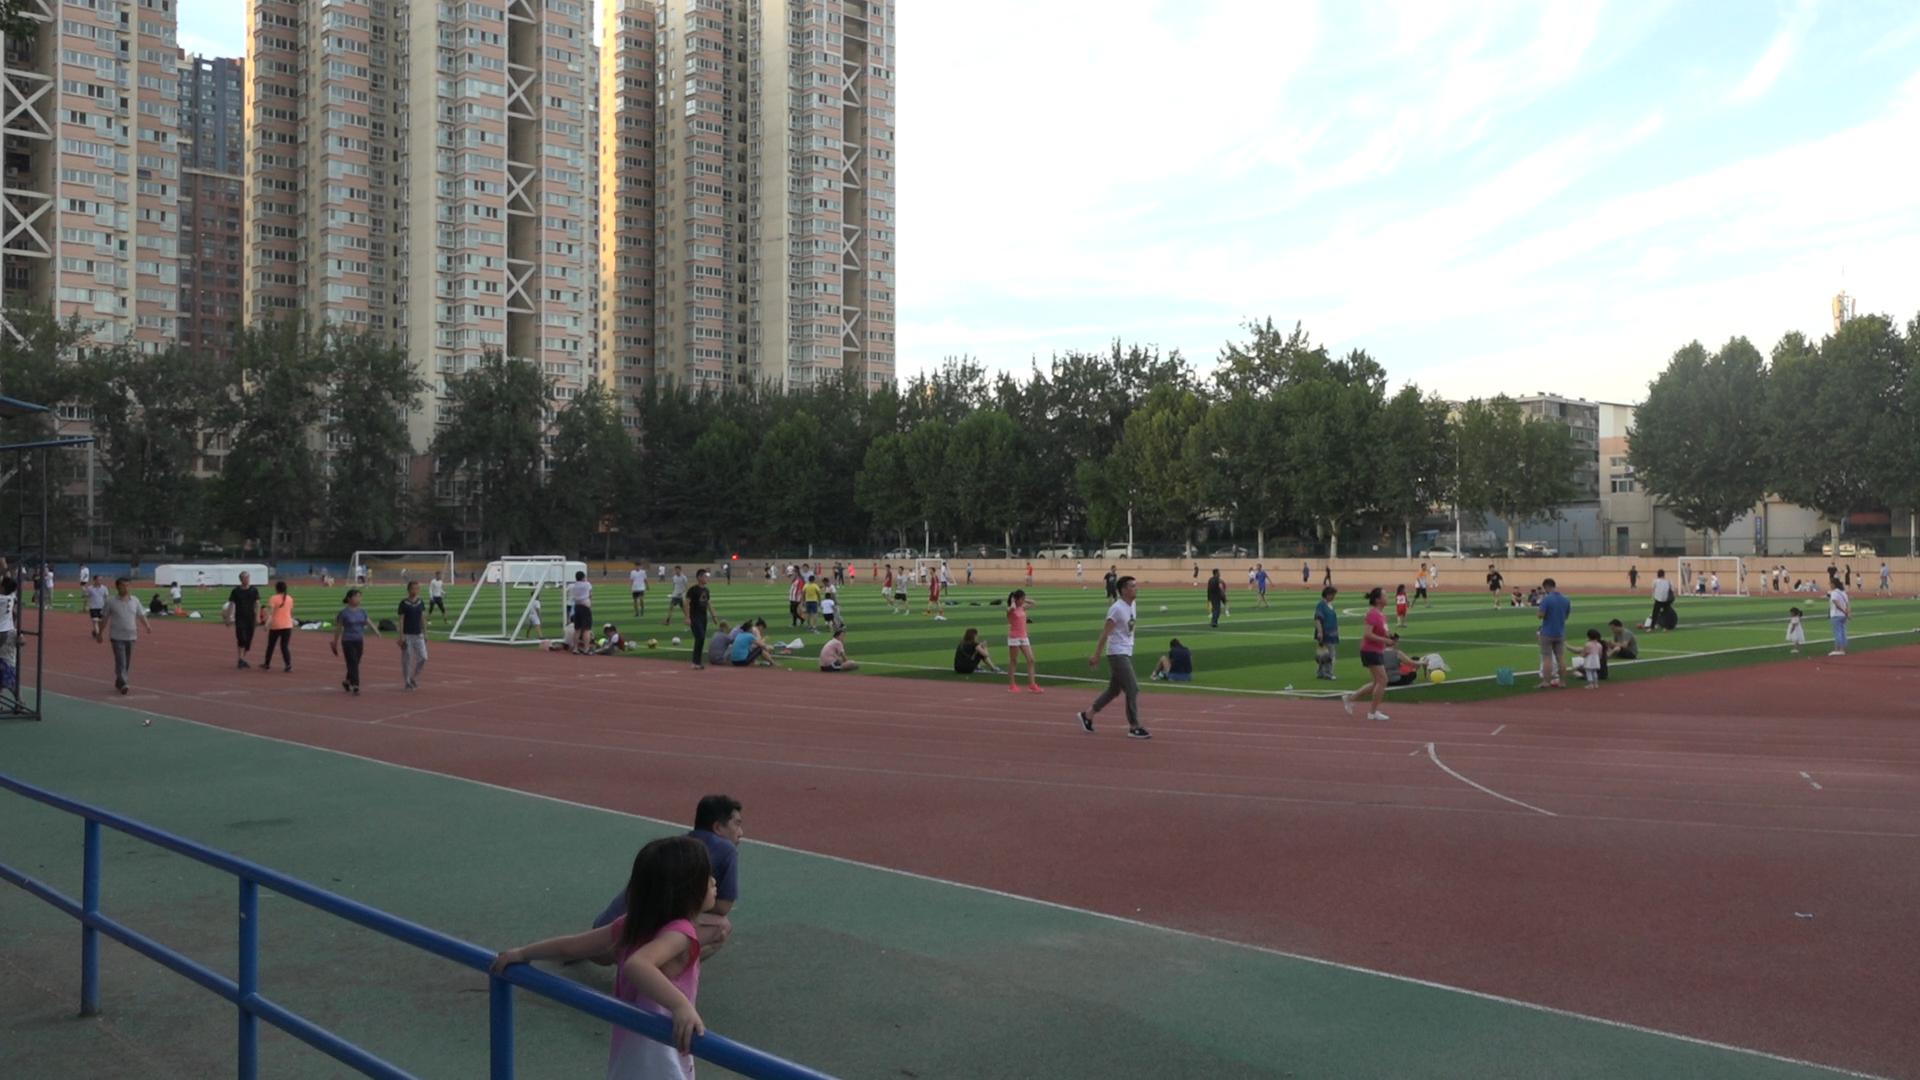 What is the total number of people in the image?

108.